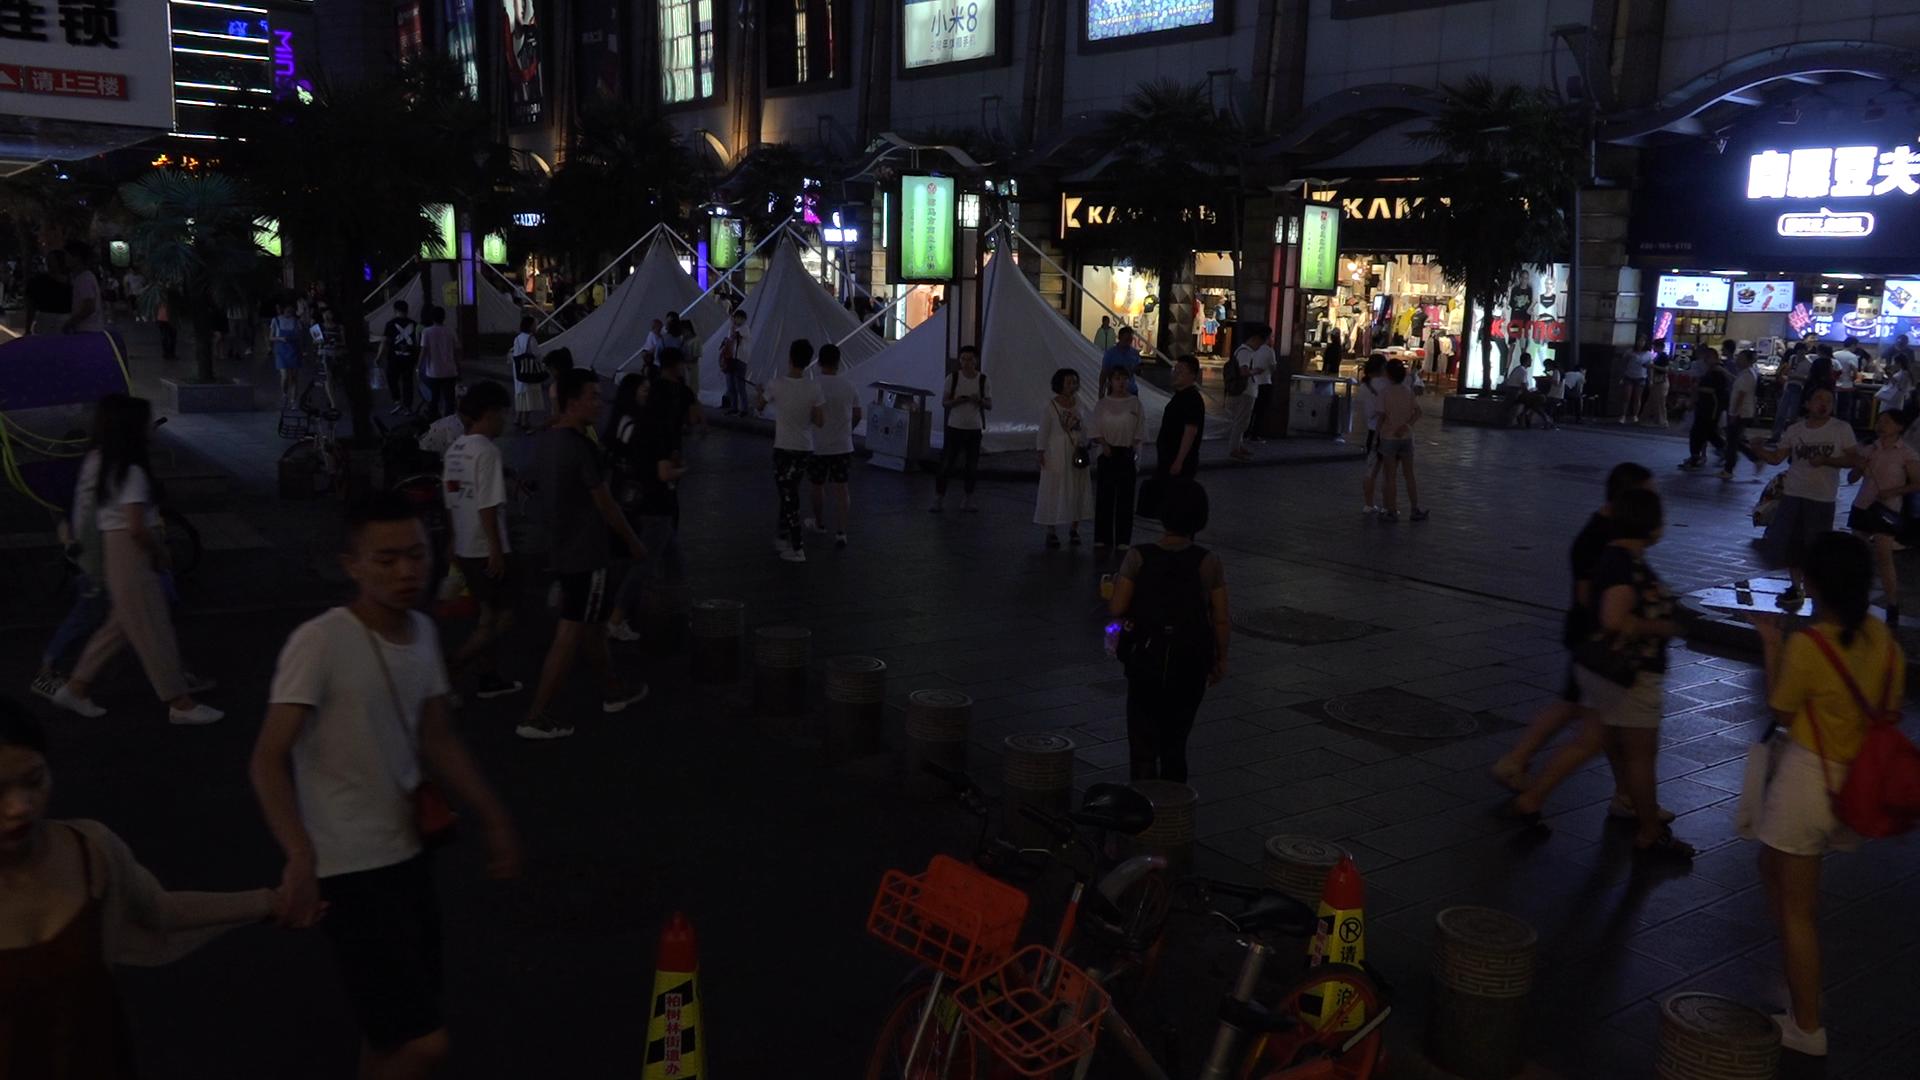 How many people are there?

88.